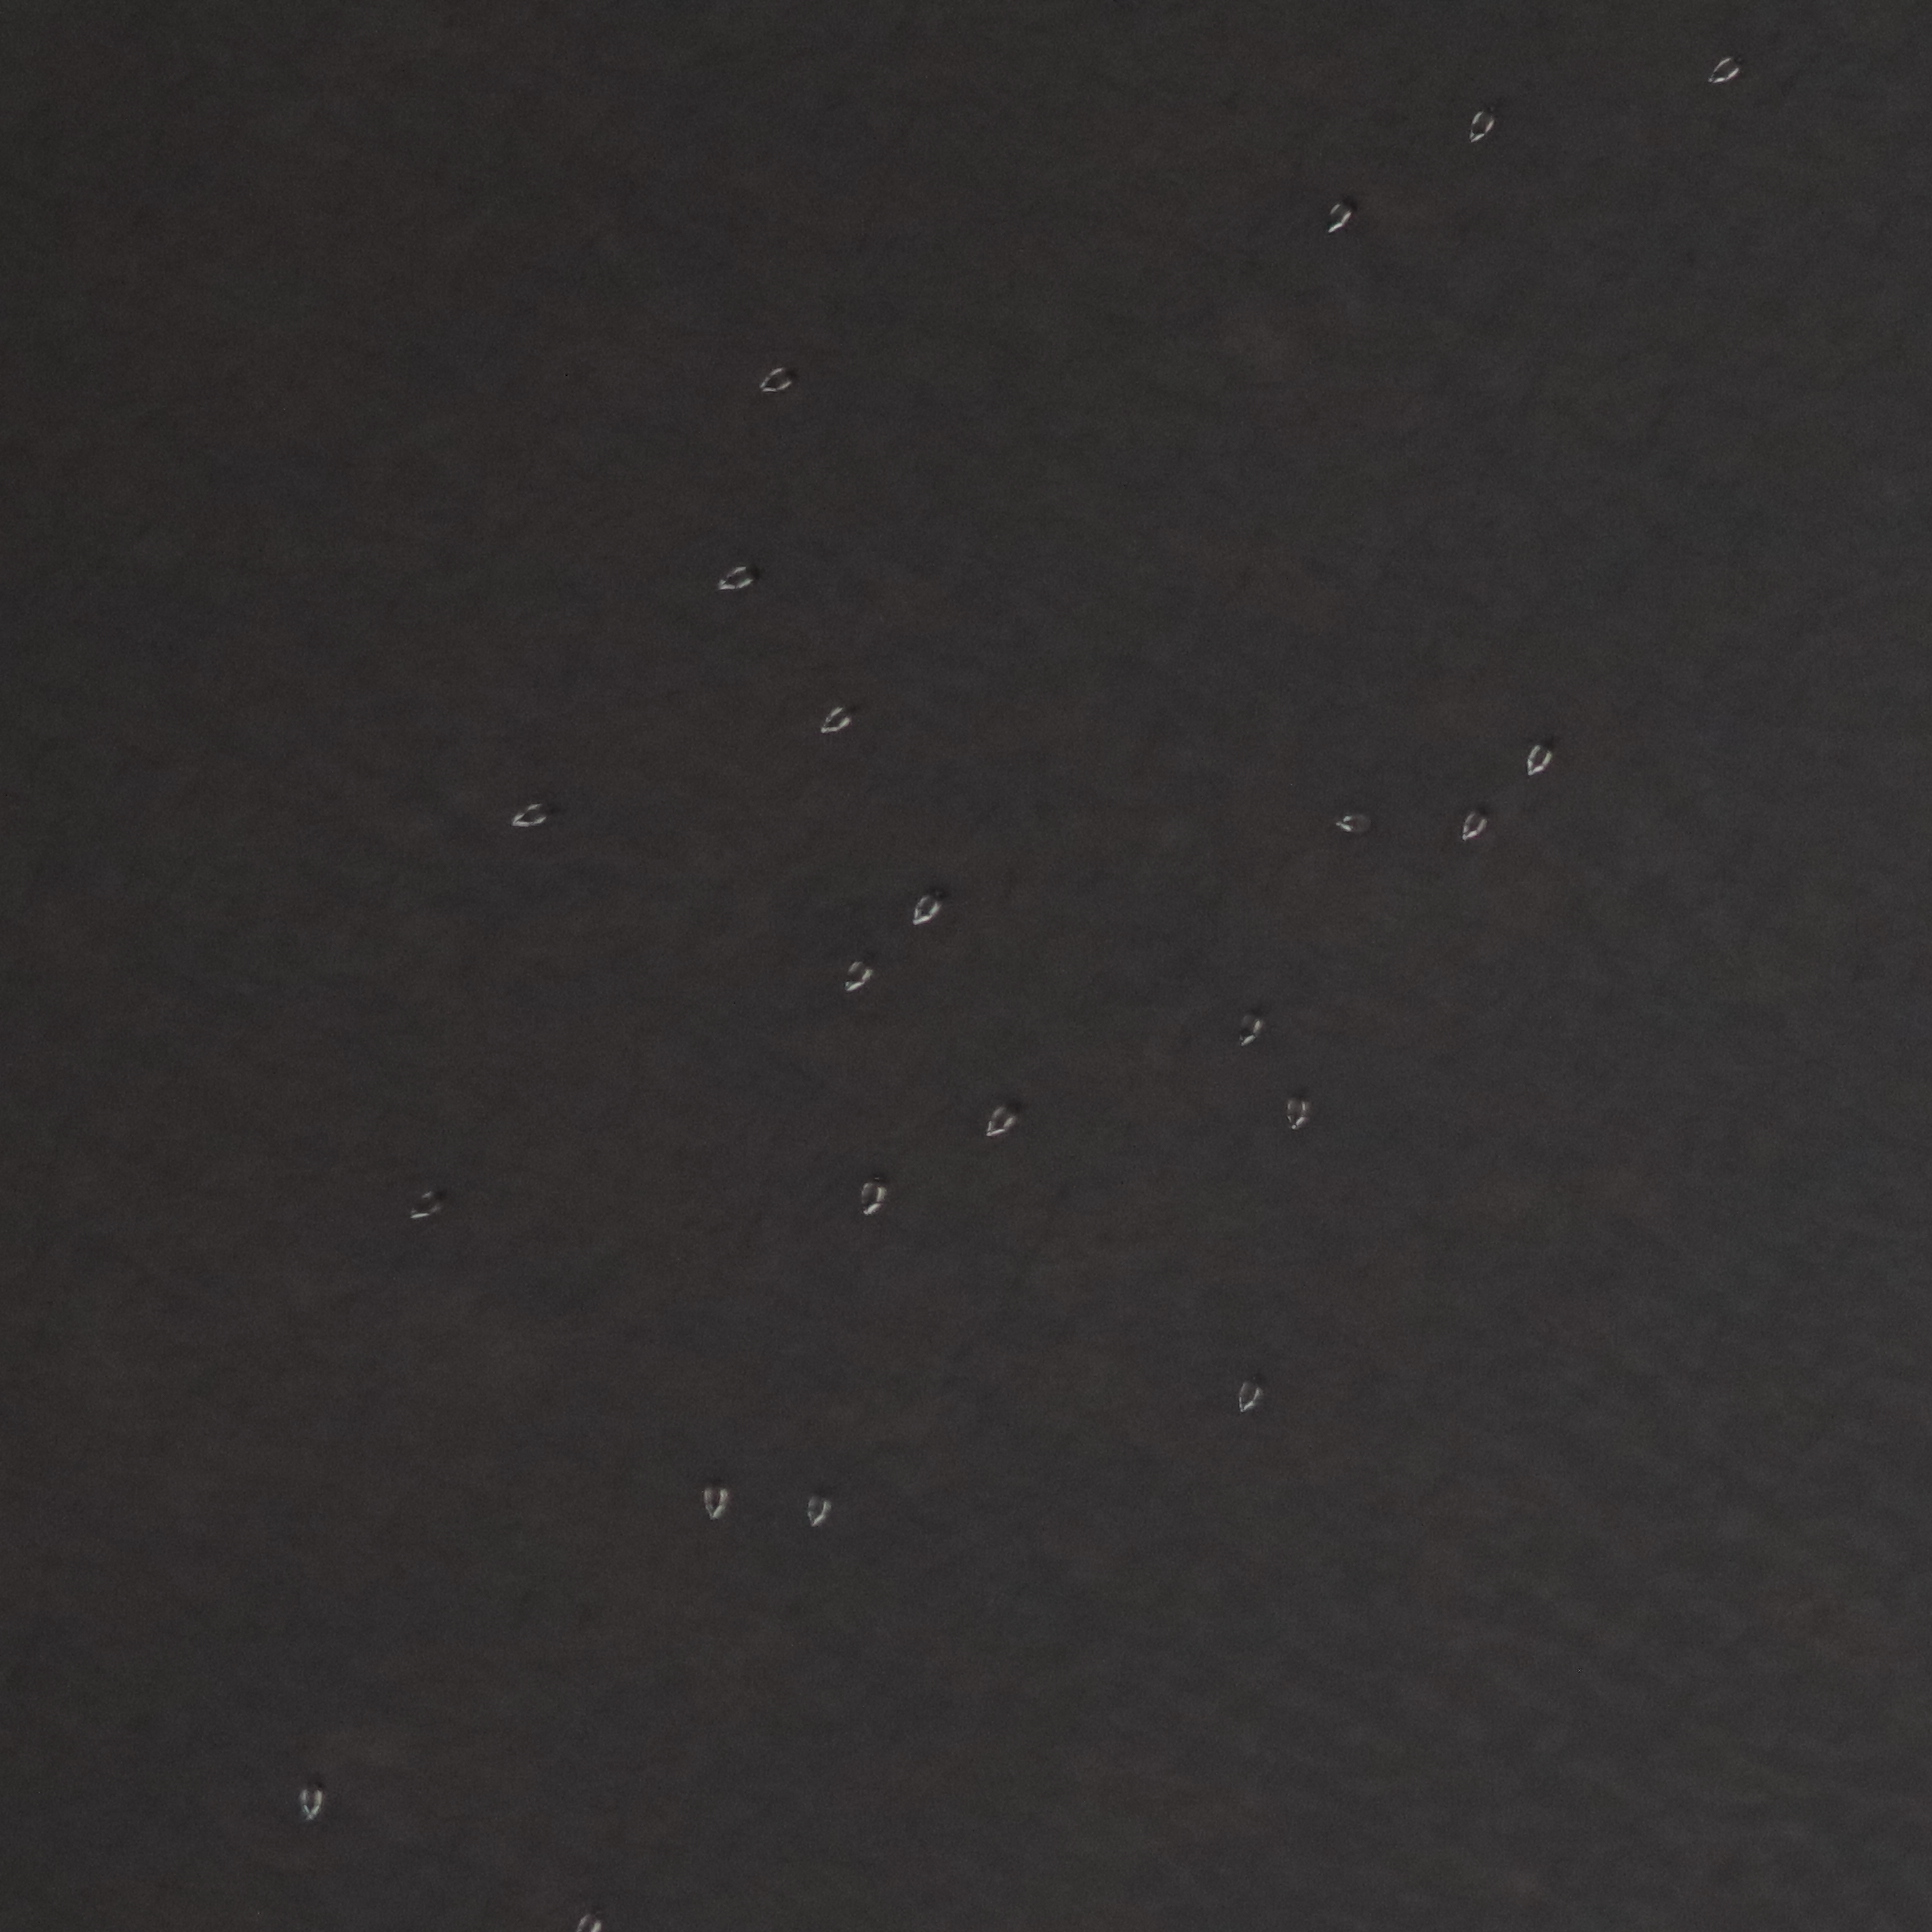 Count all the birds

22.